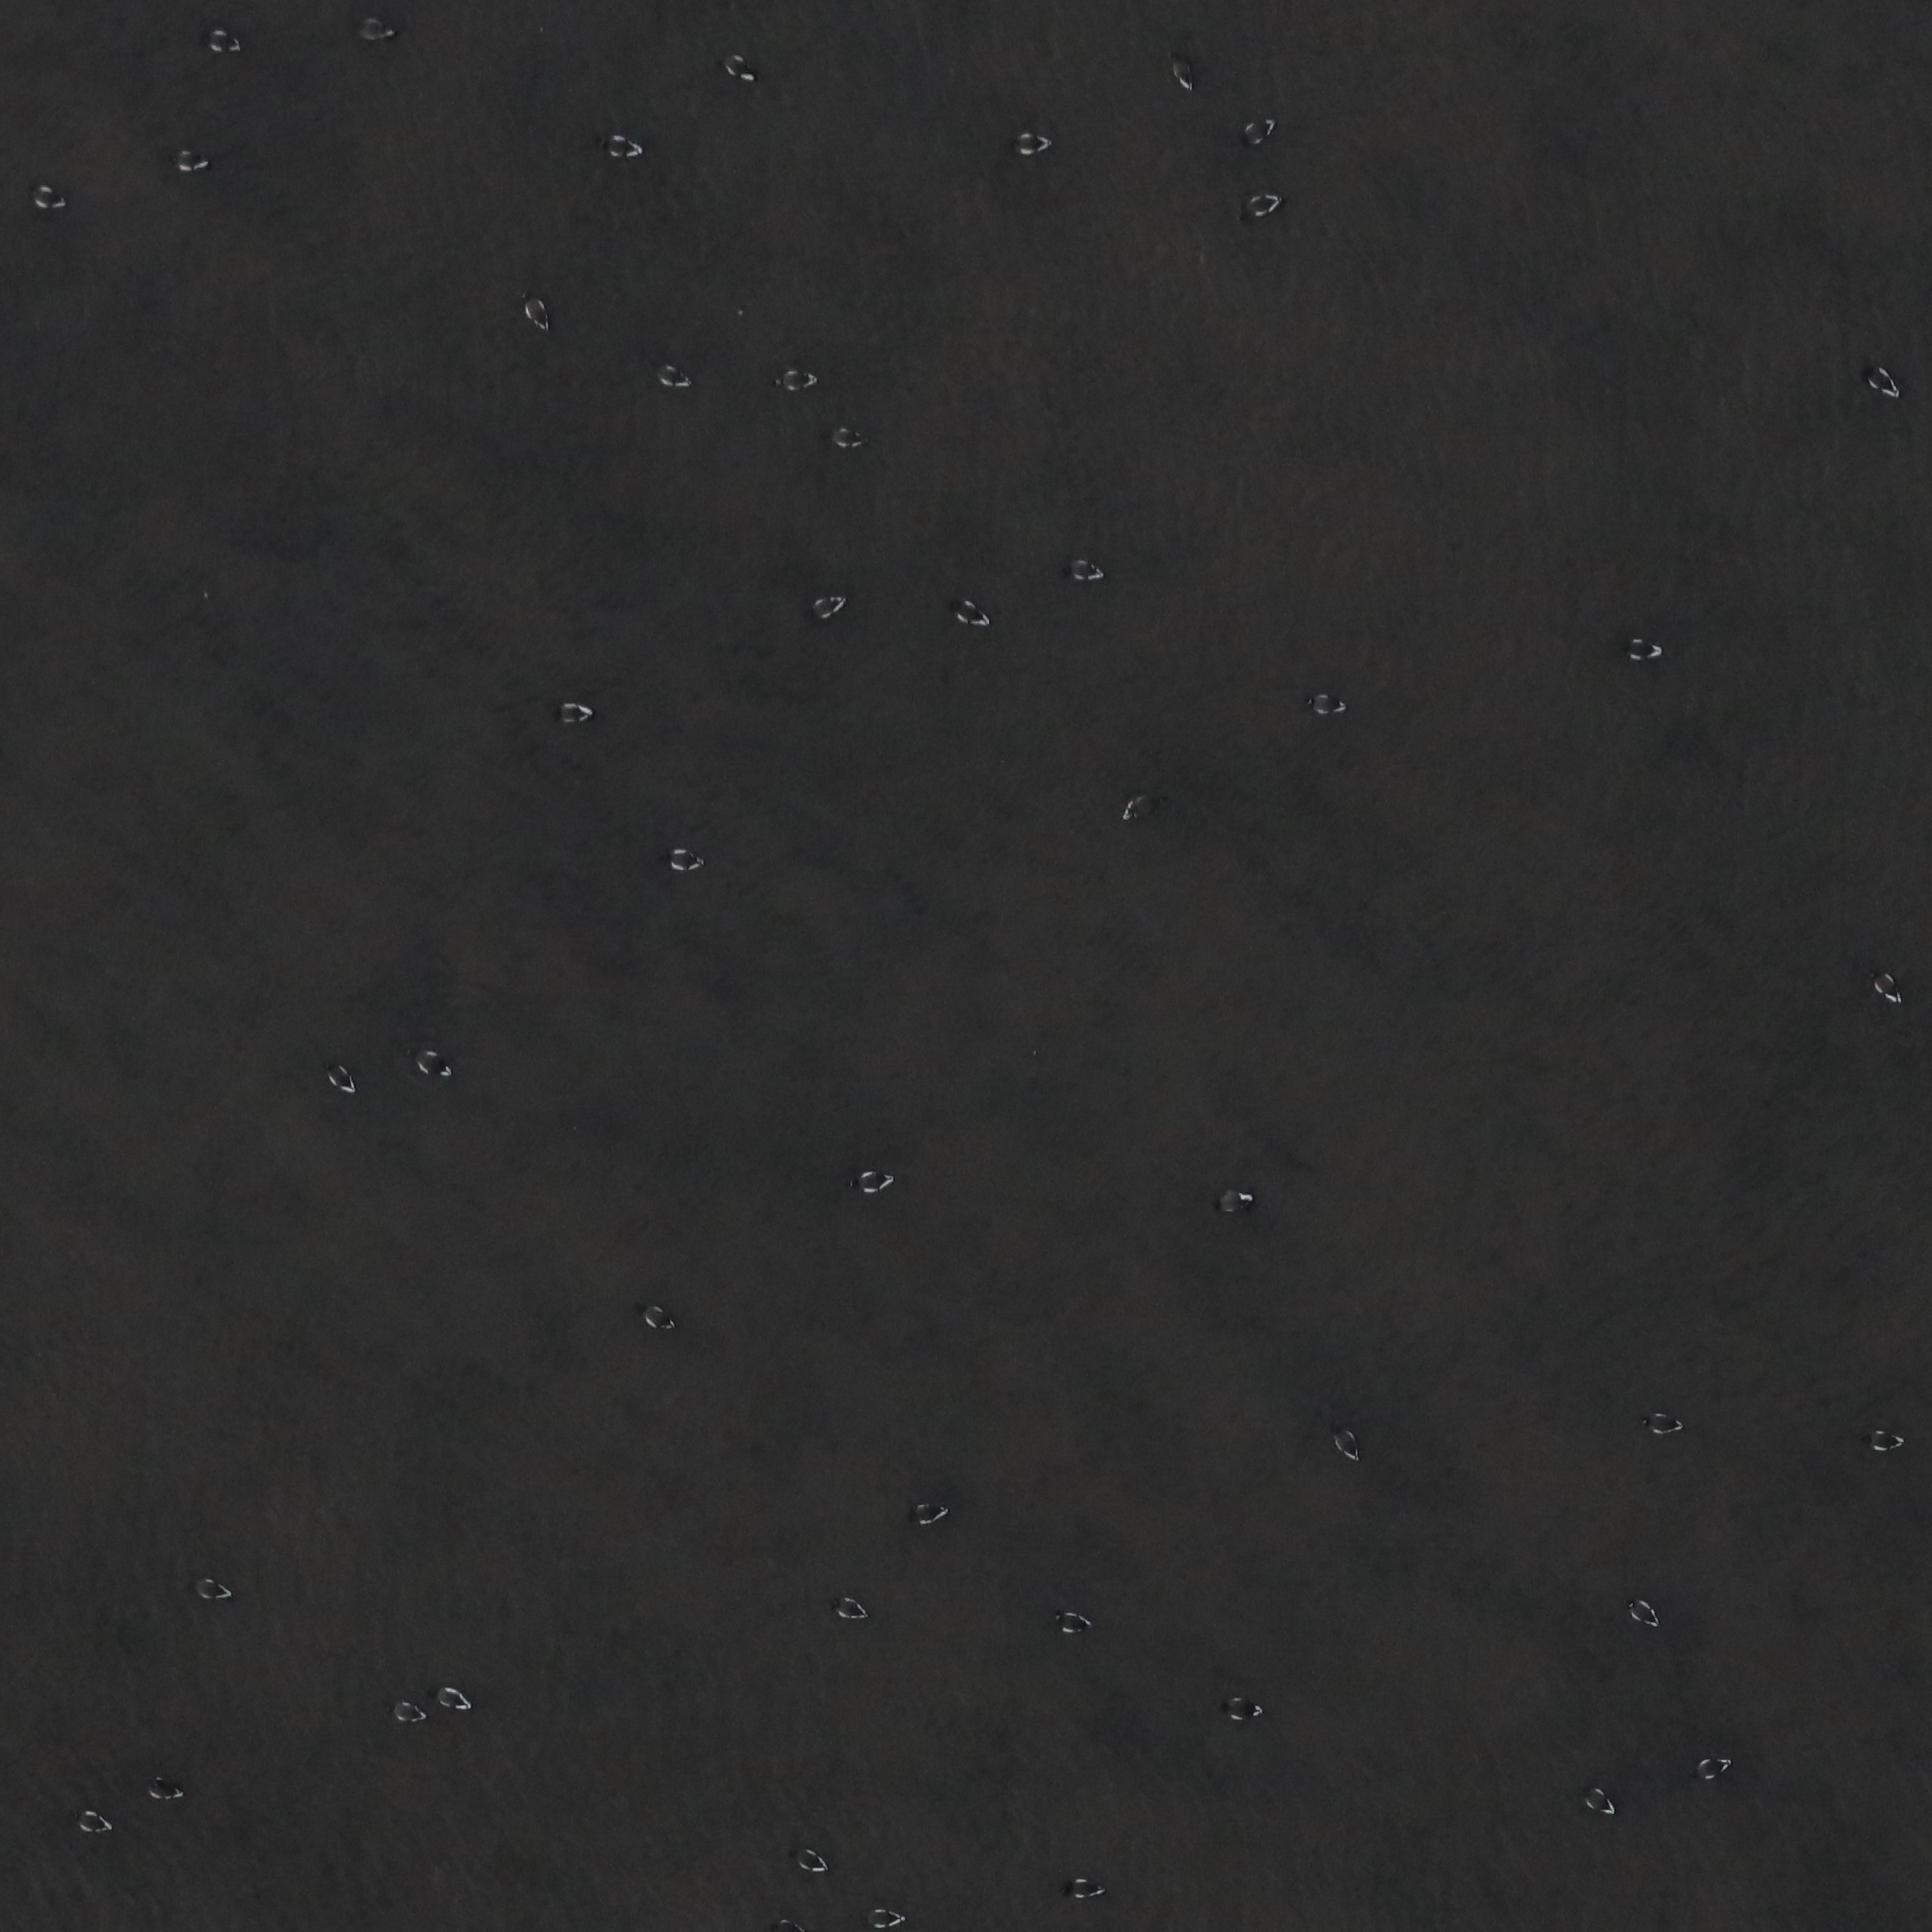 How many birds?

48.